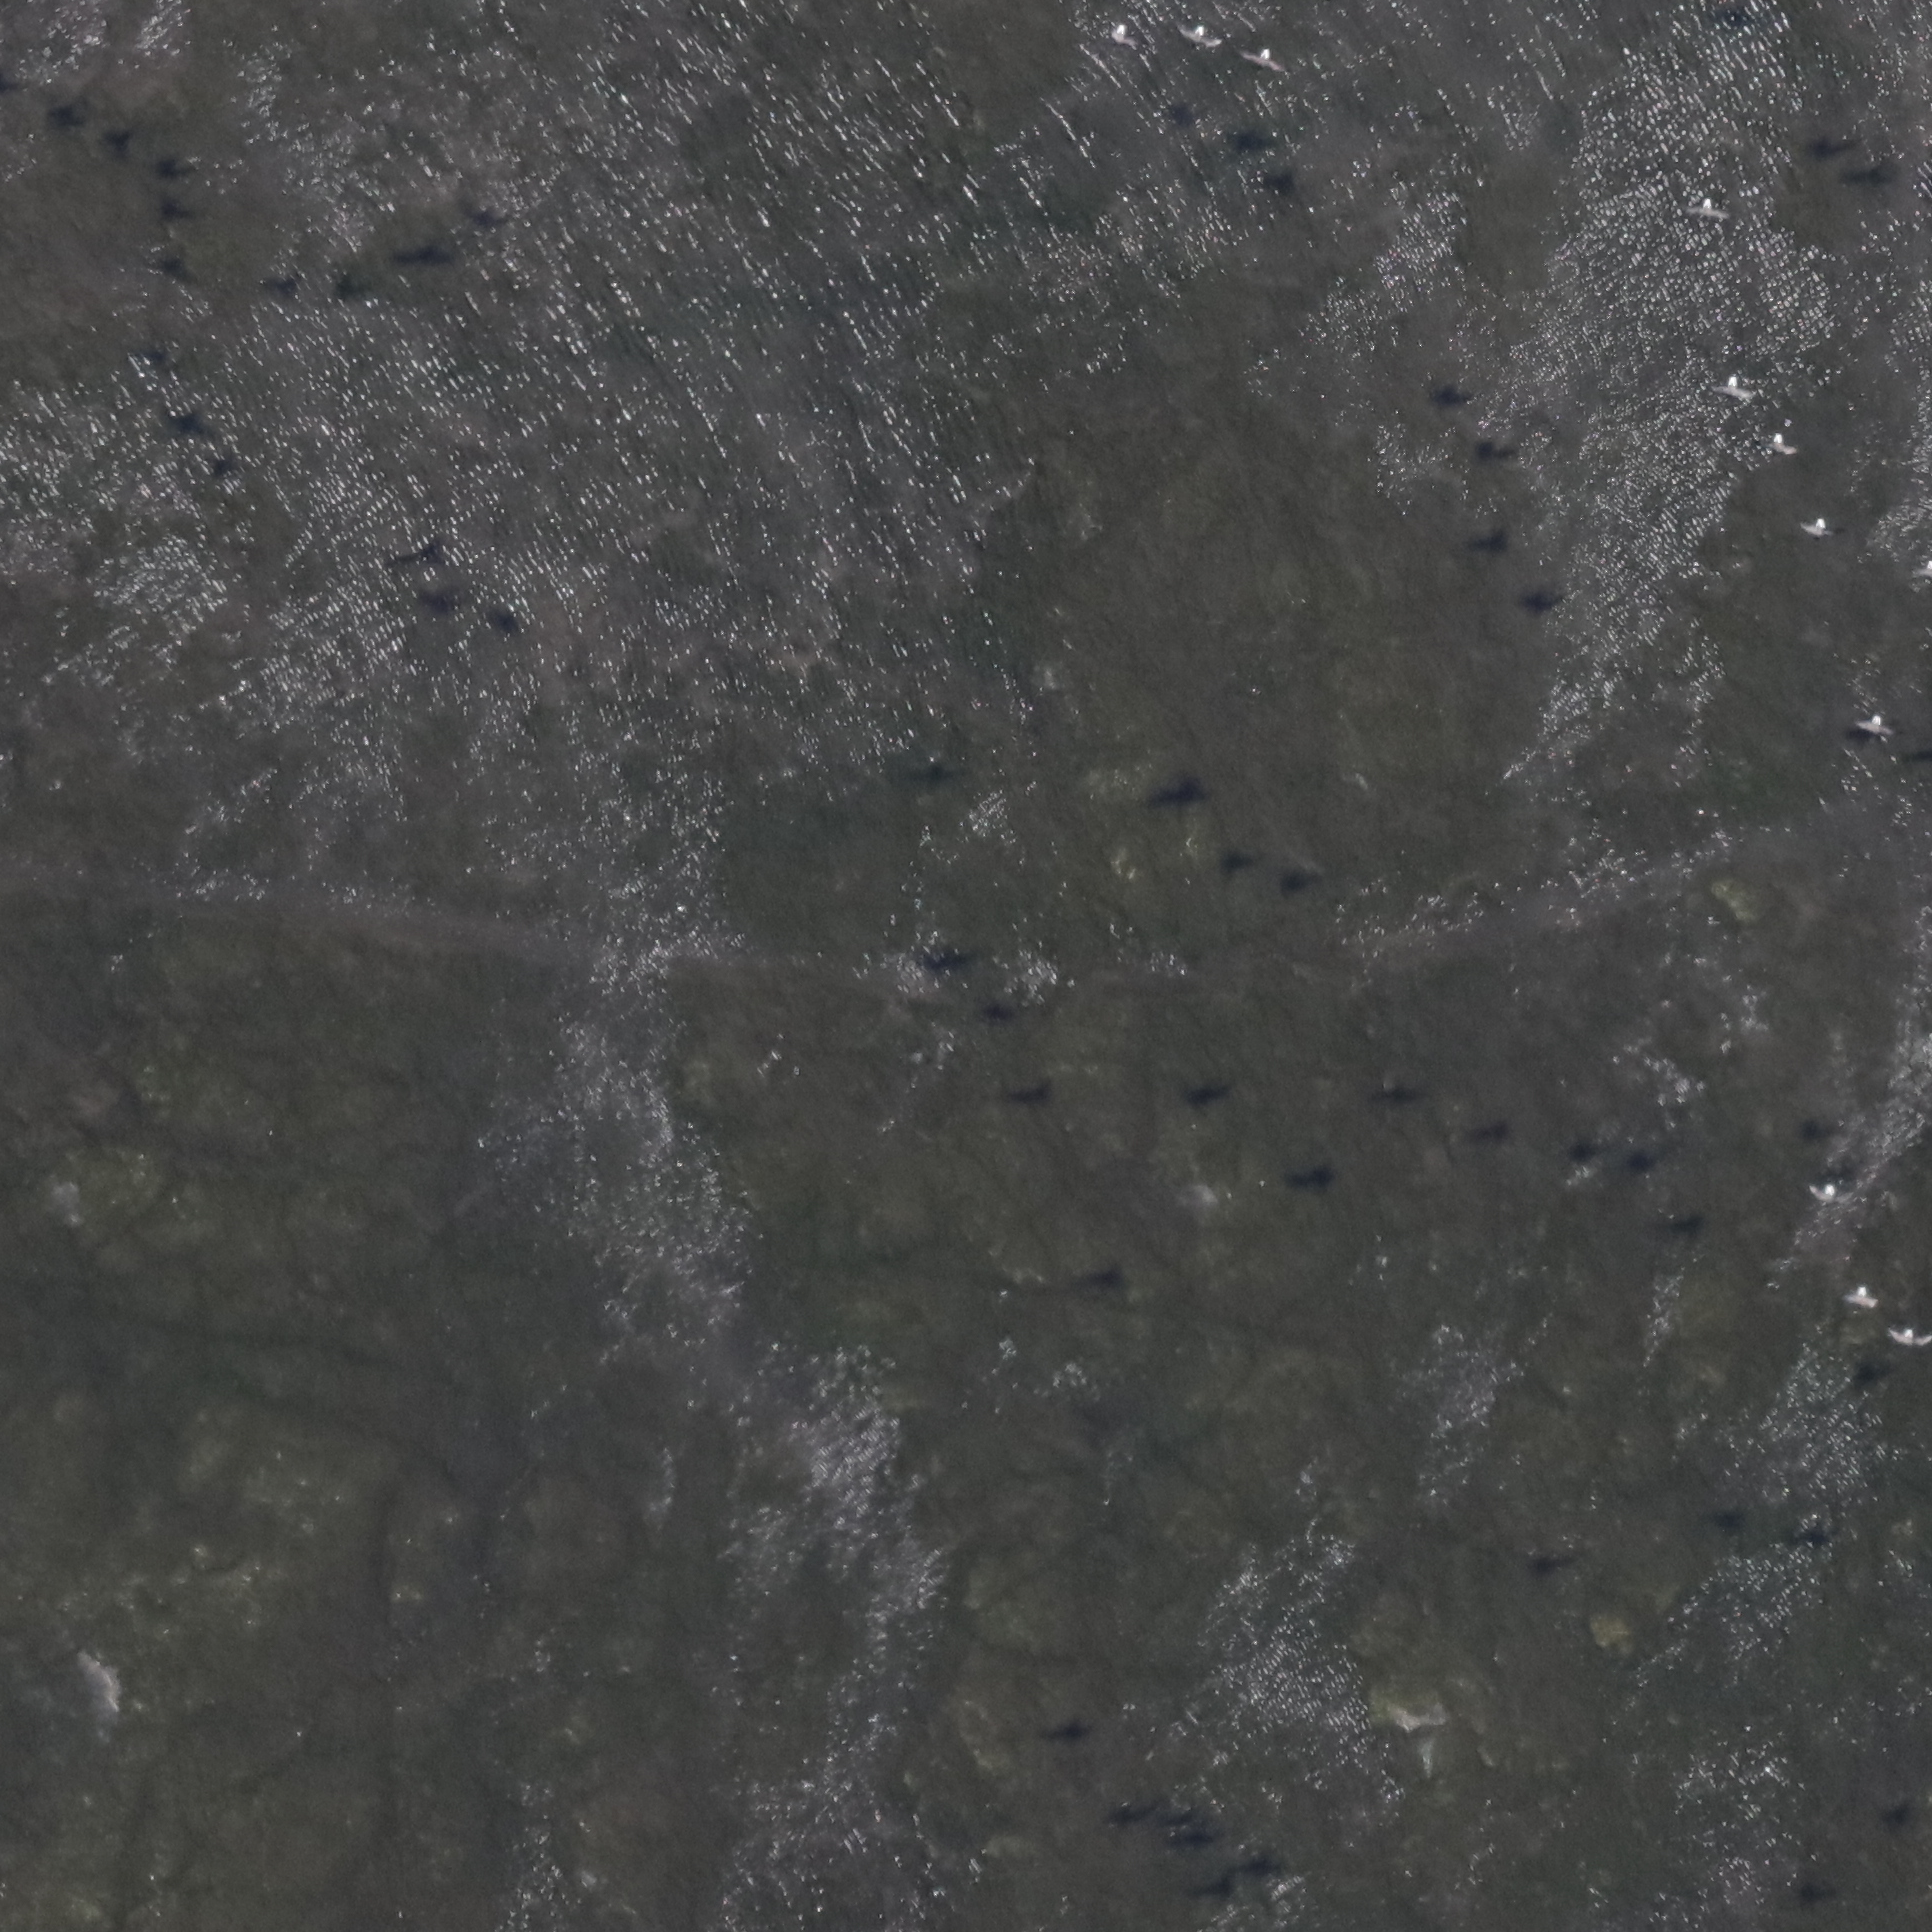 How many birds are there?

12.